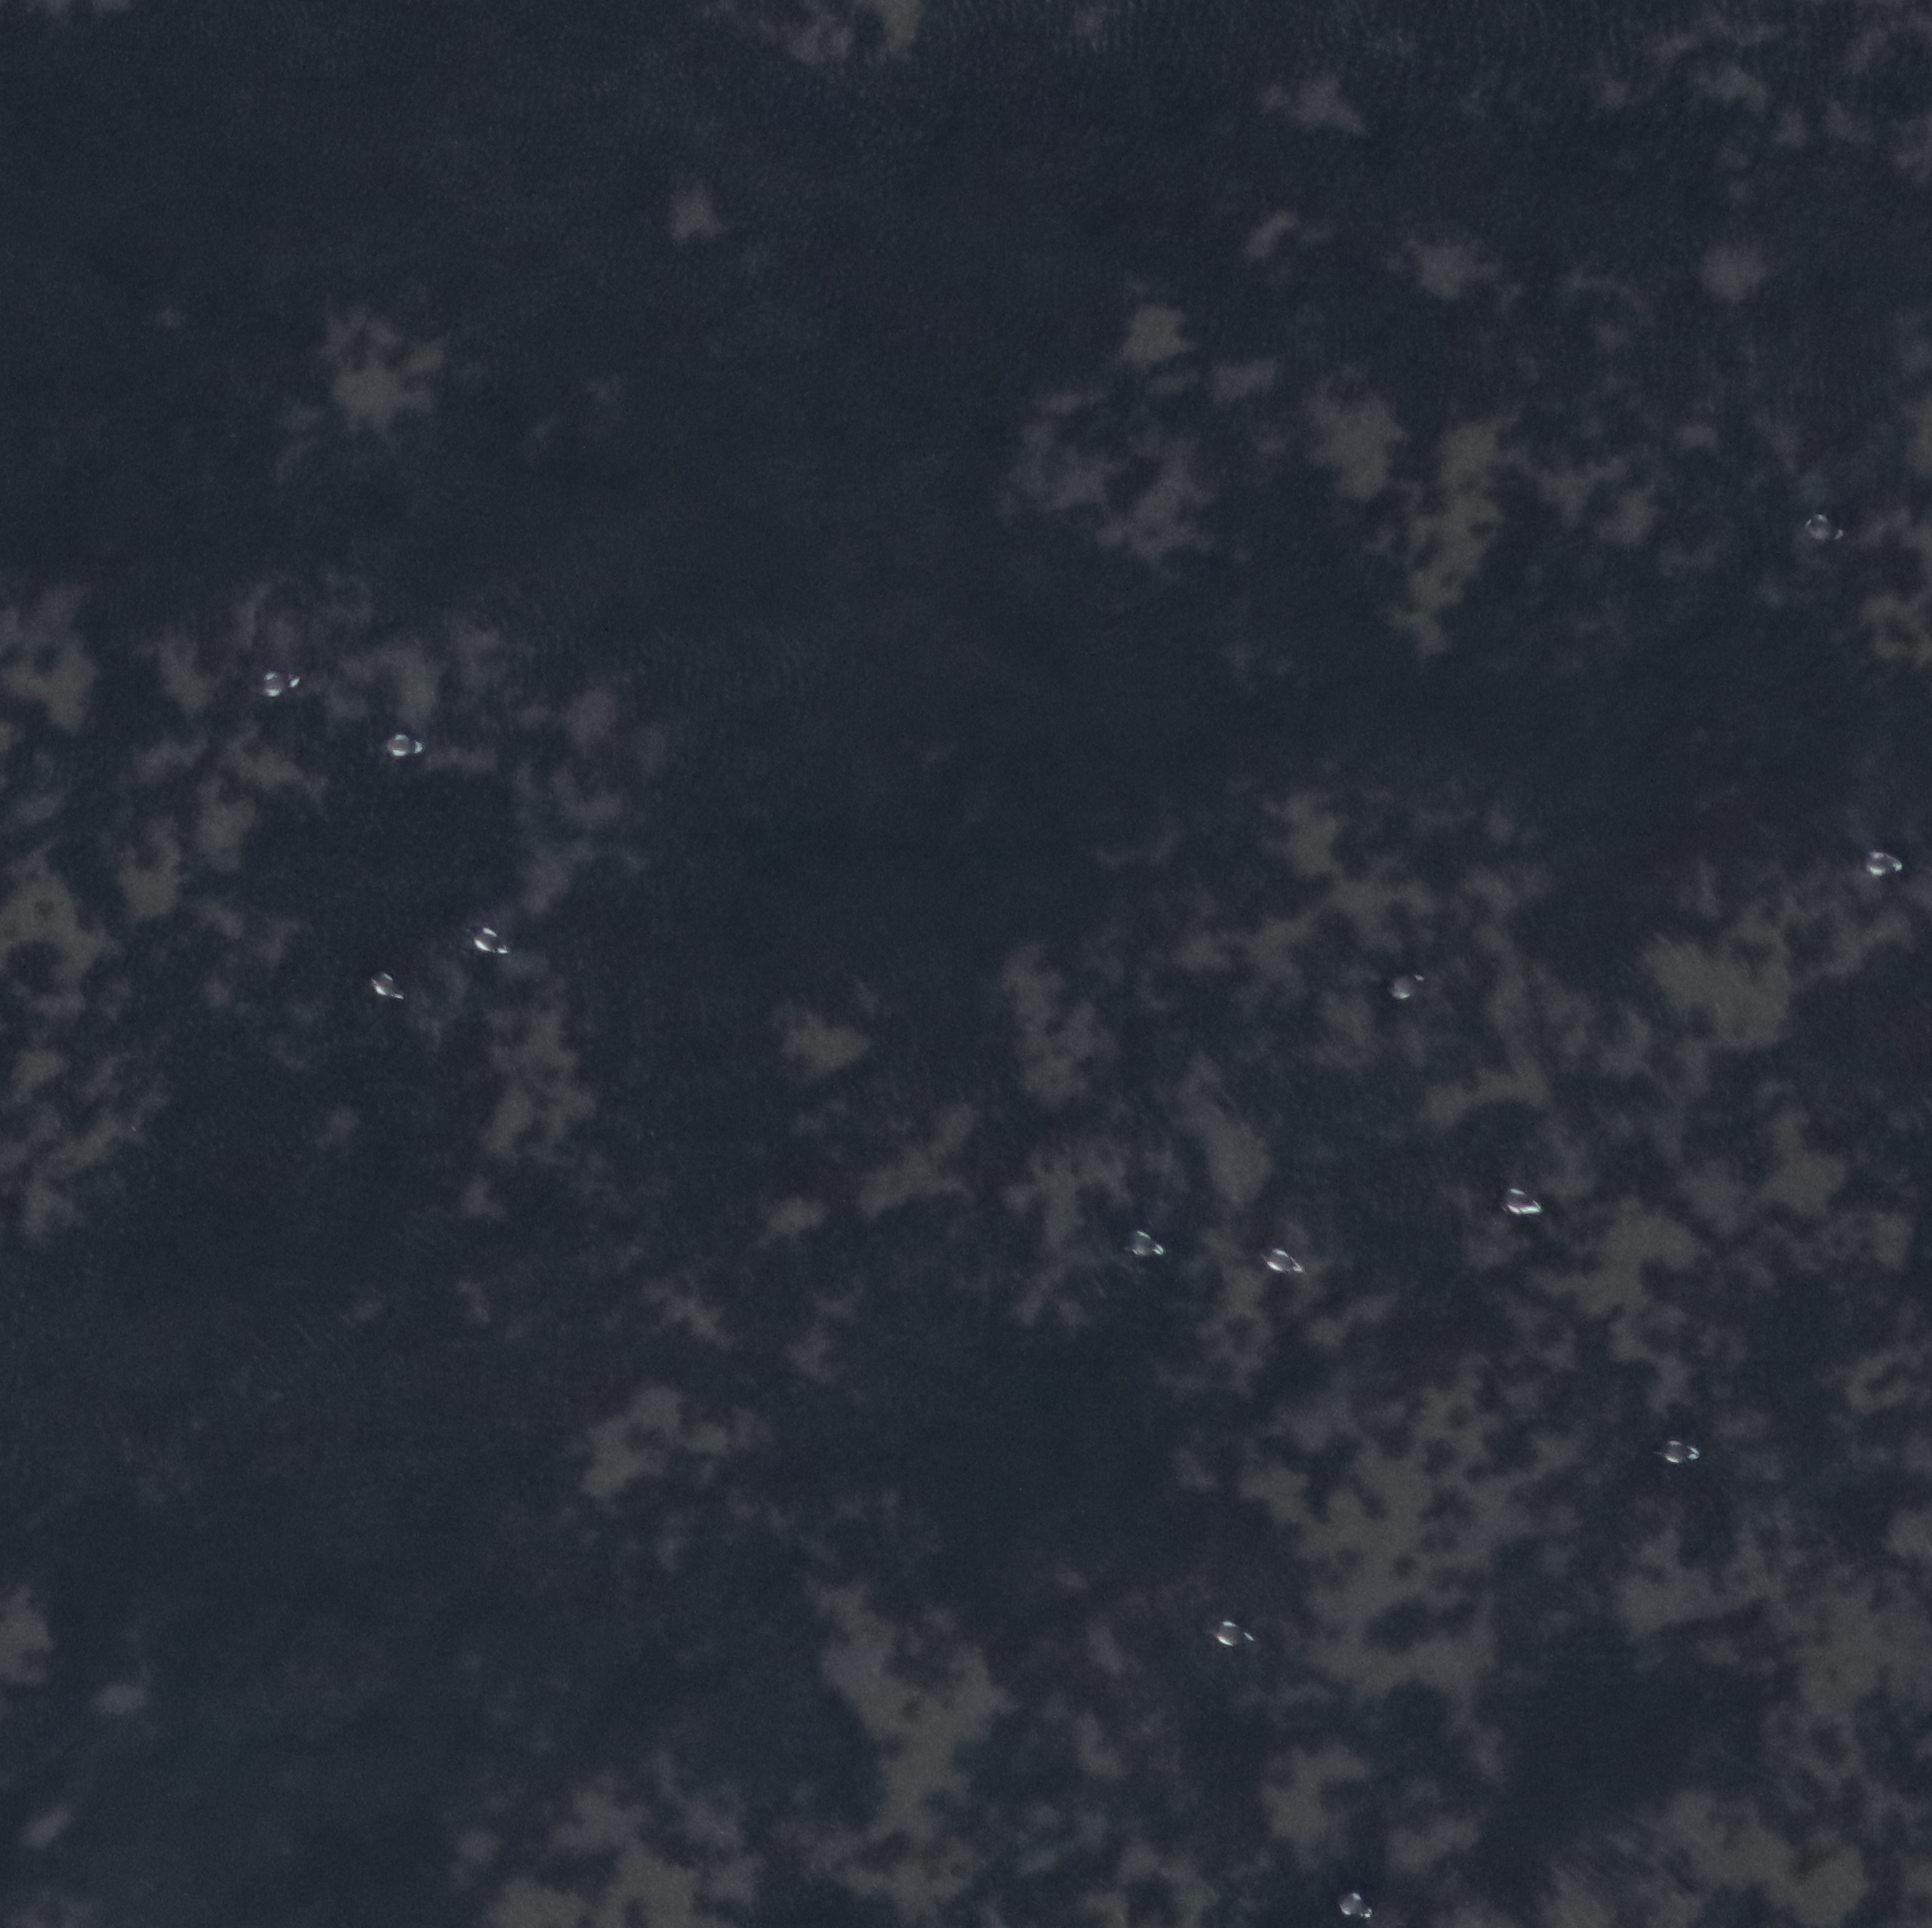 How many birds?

13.